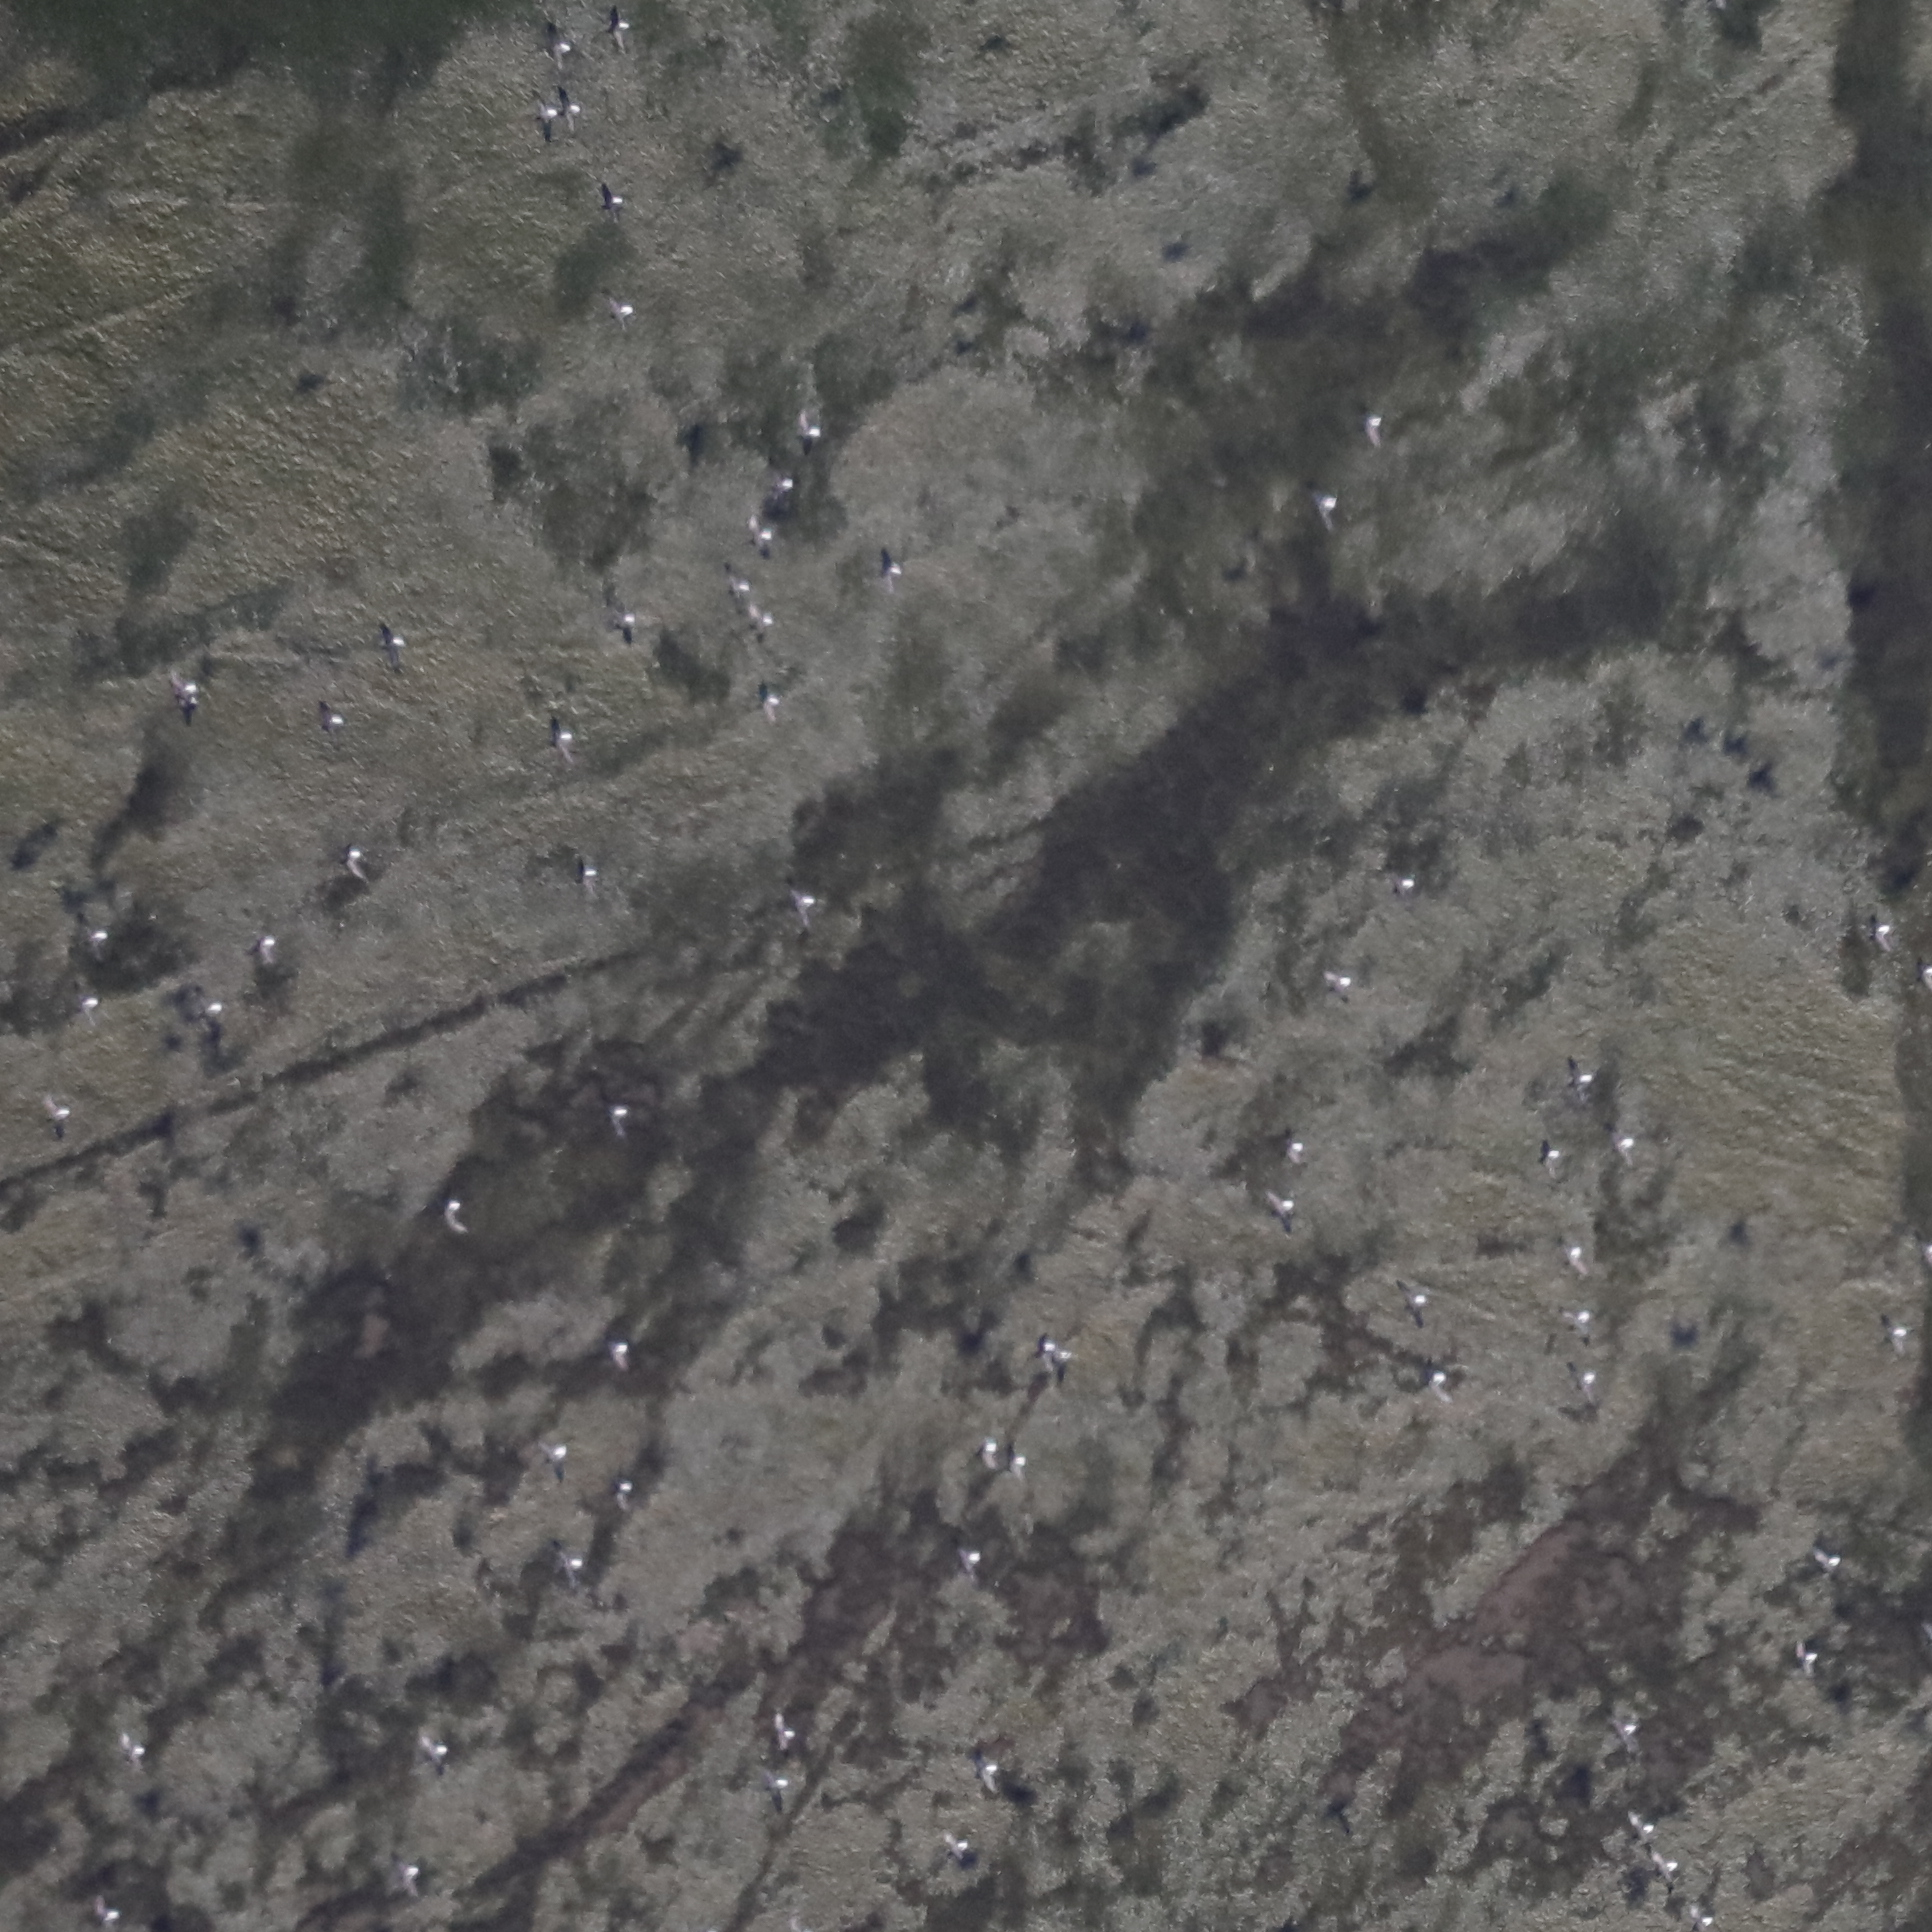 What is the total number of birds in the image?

70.